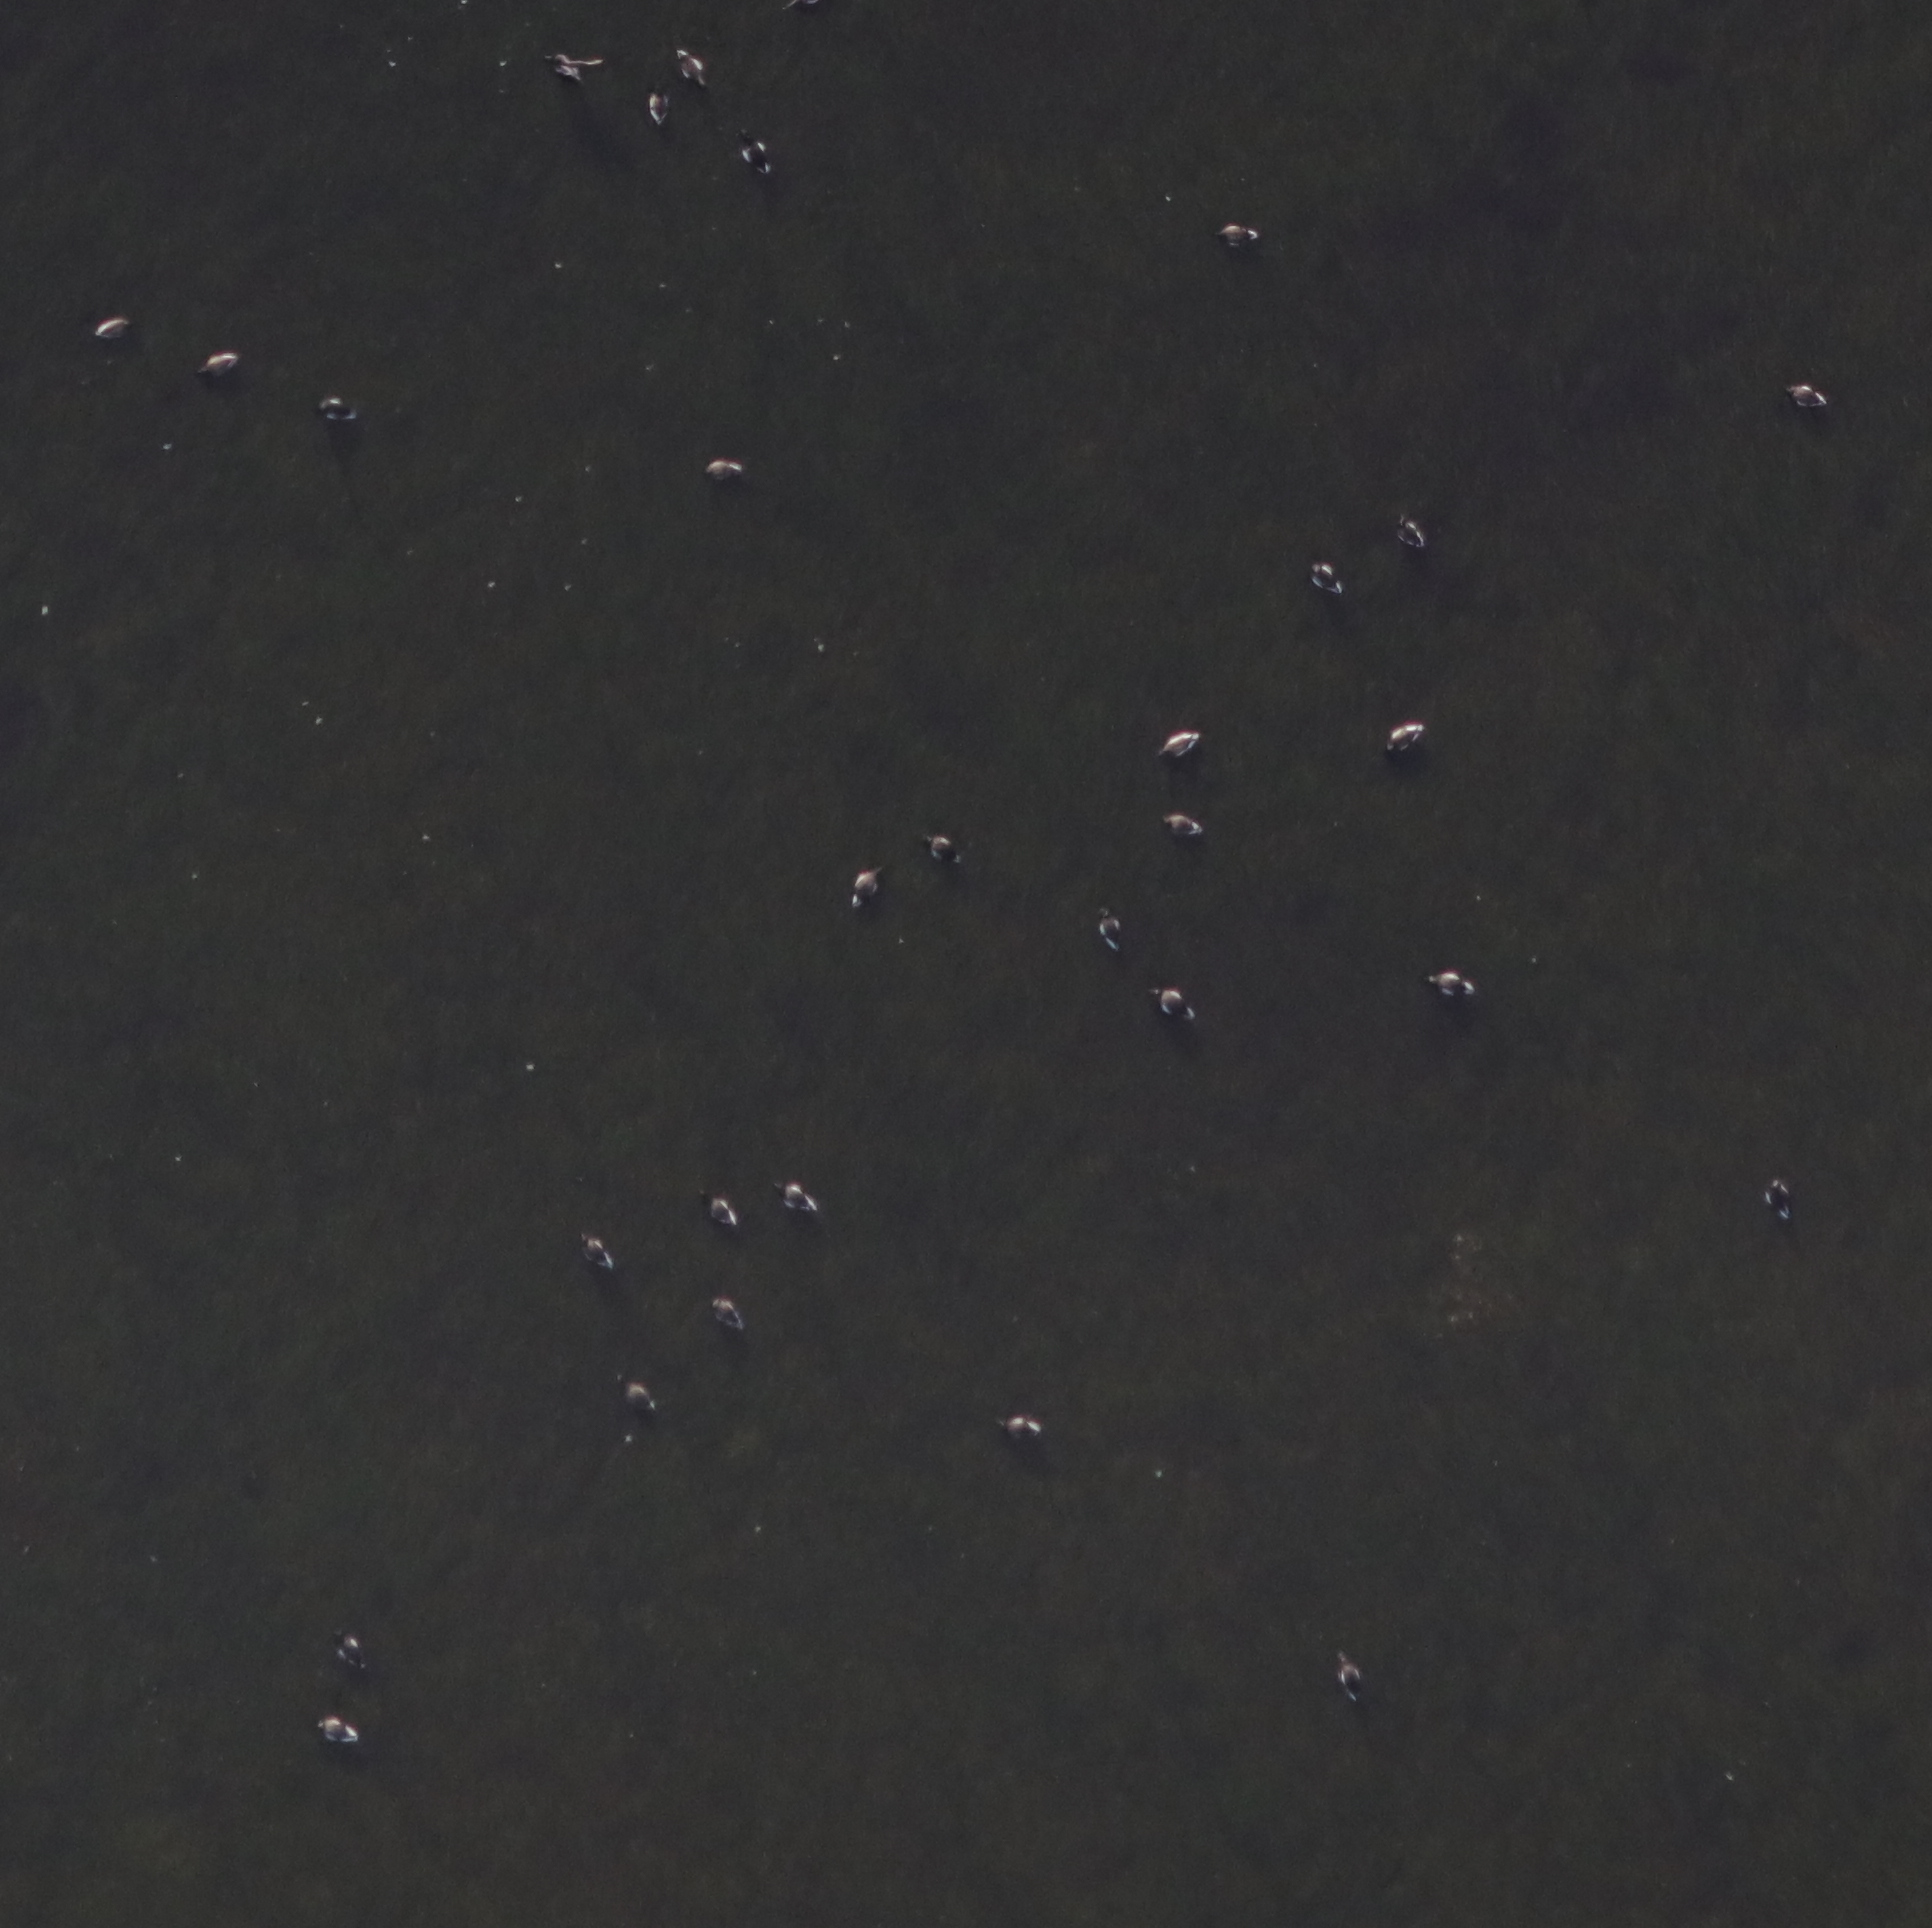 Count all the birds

29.